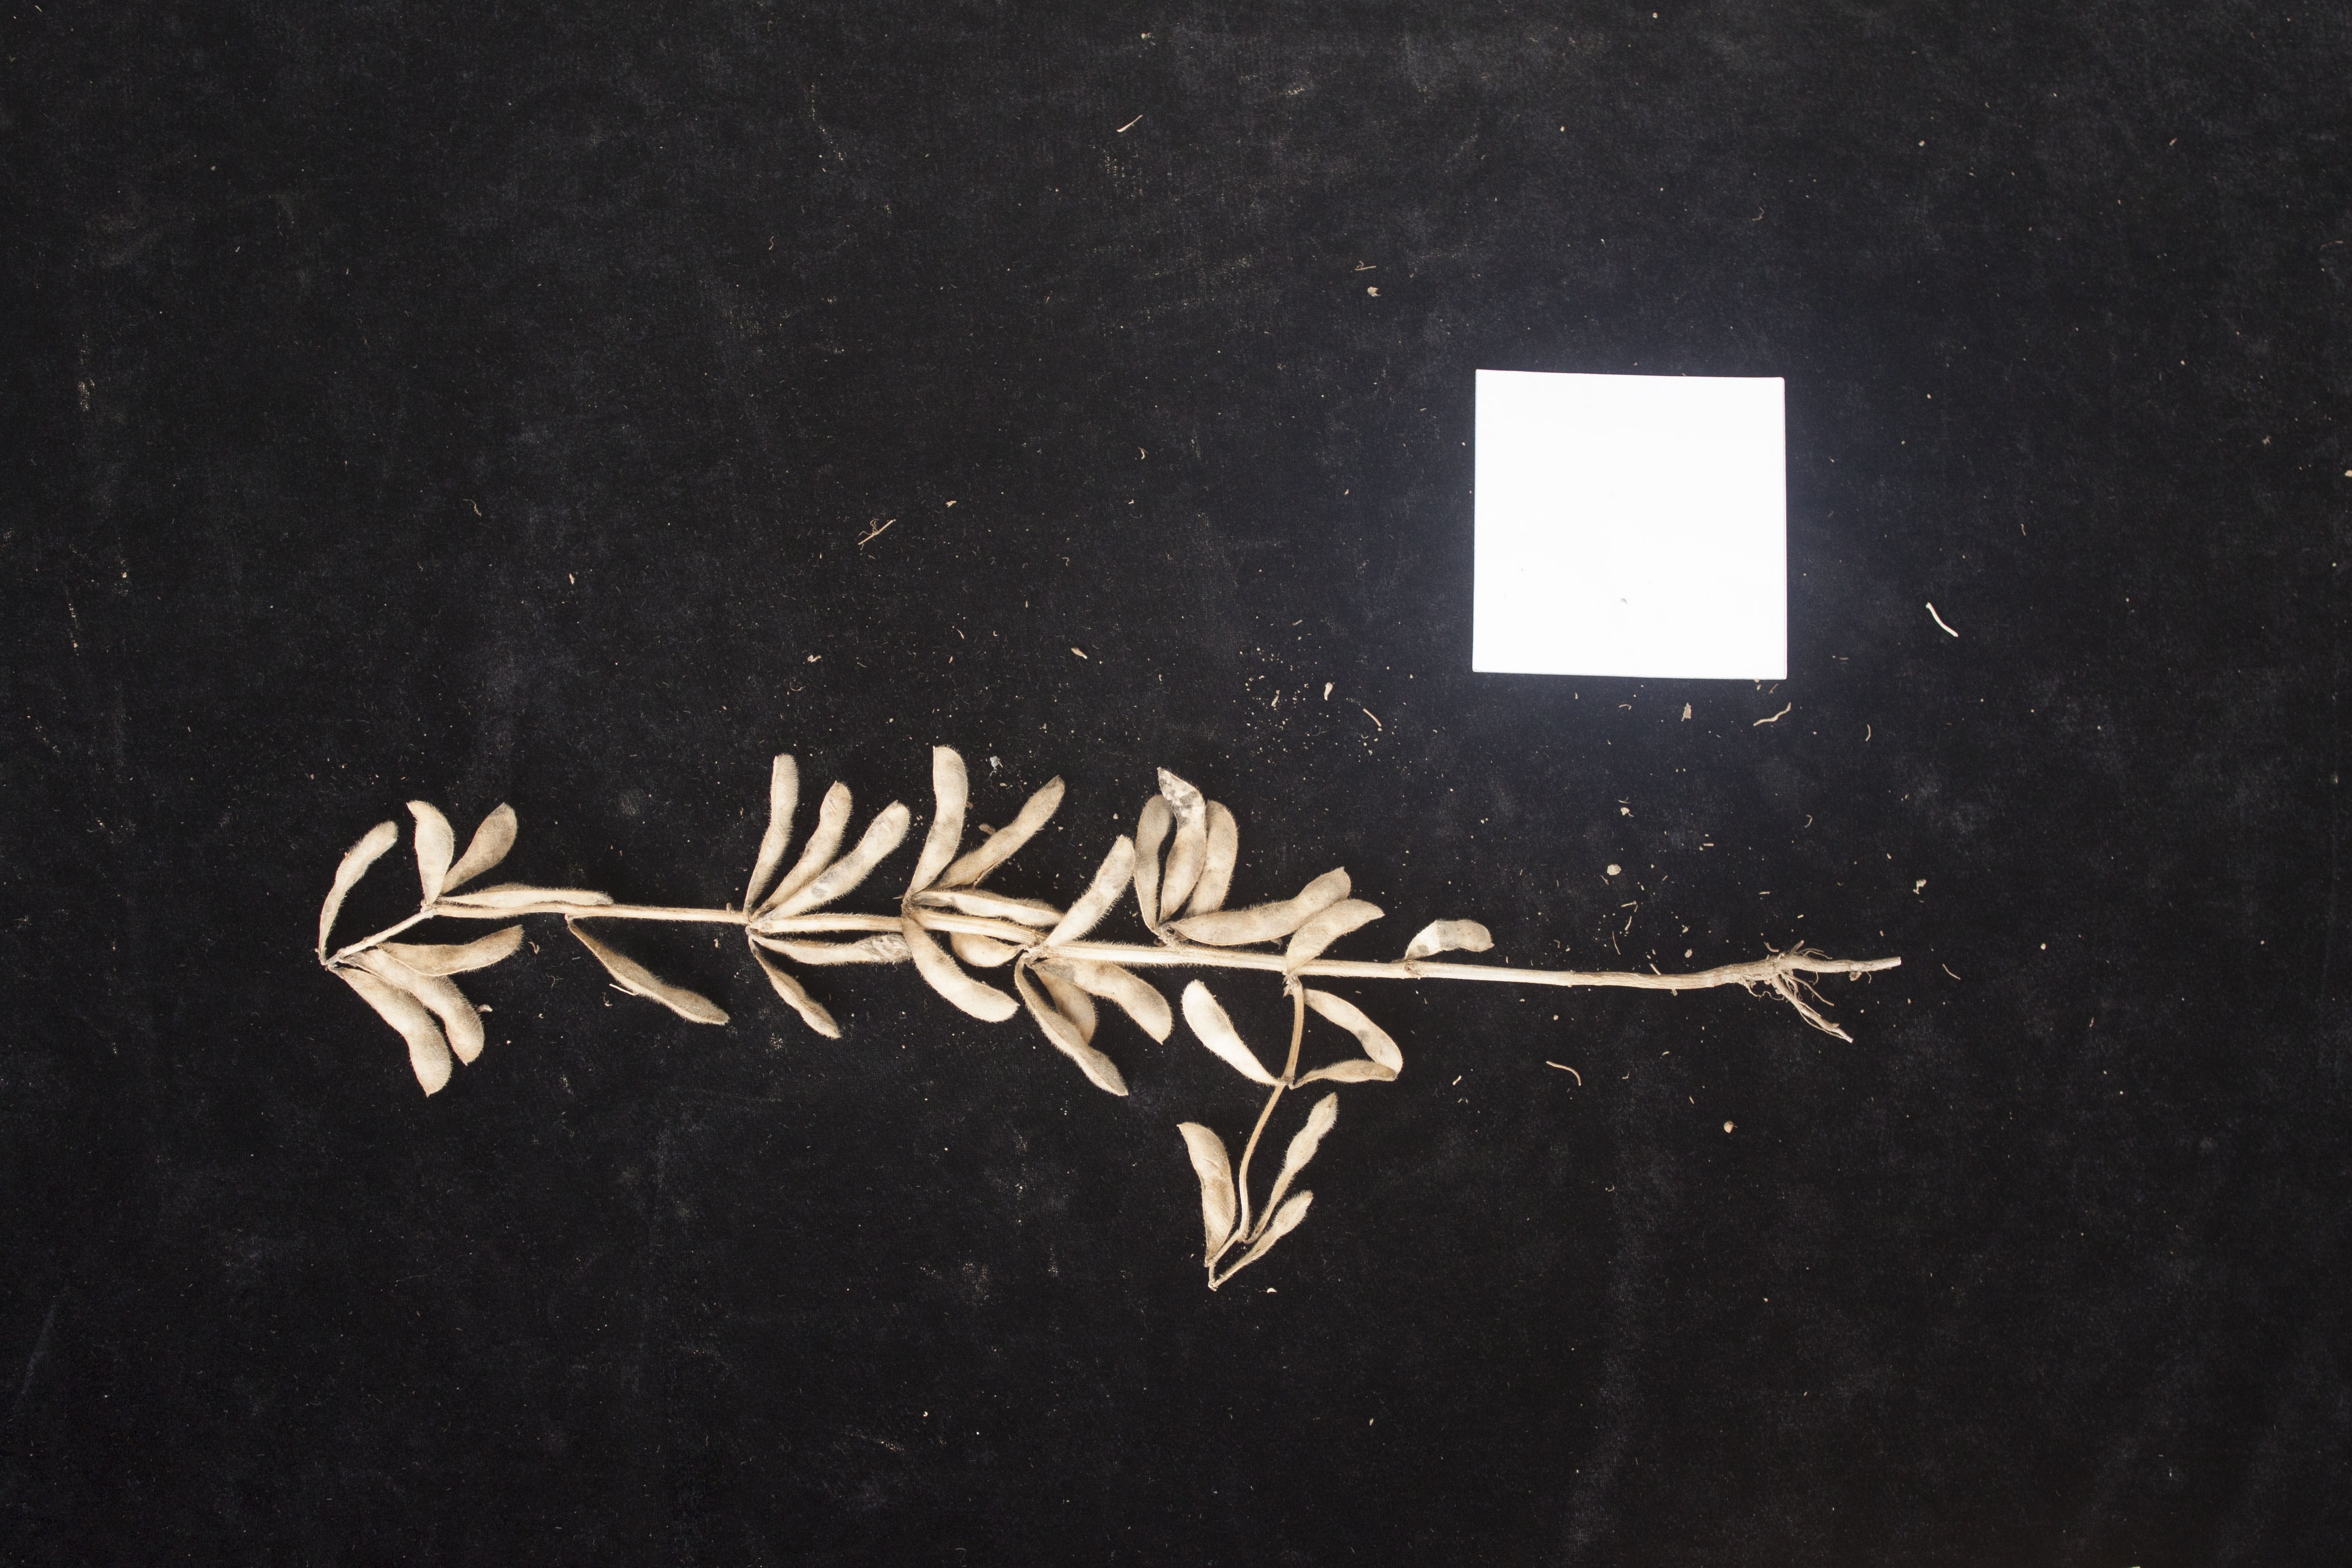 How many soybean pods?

34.